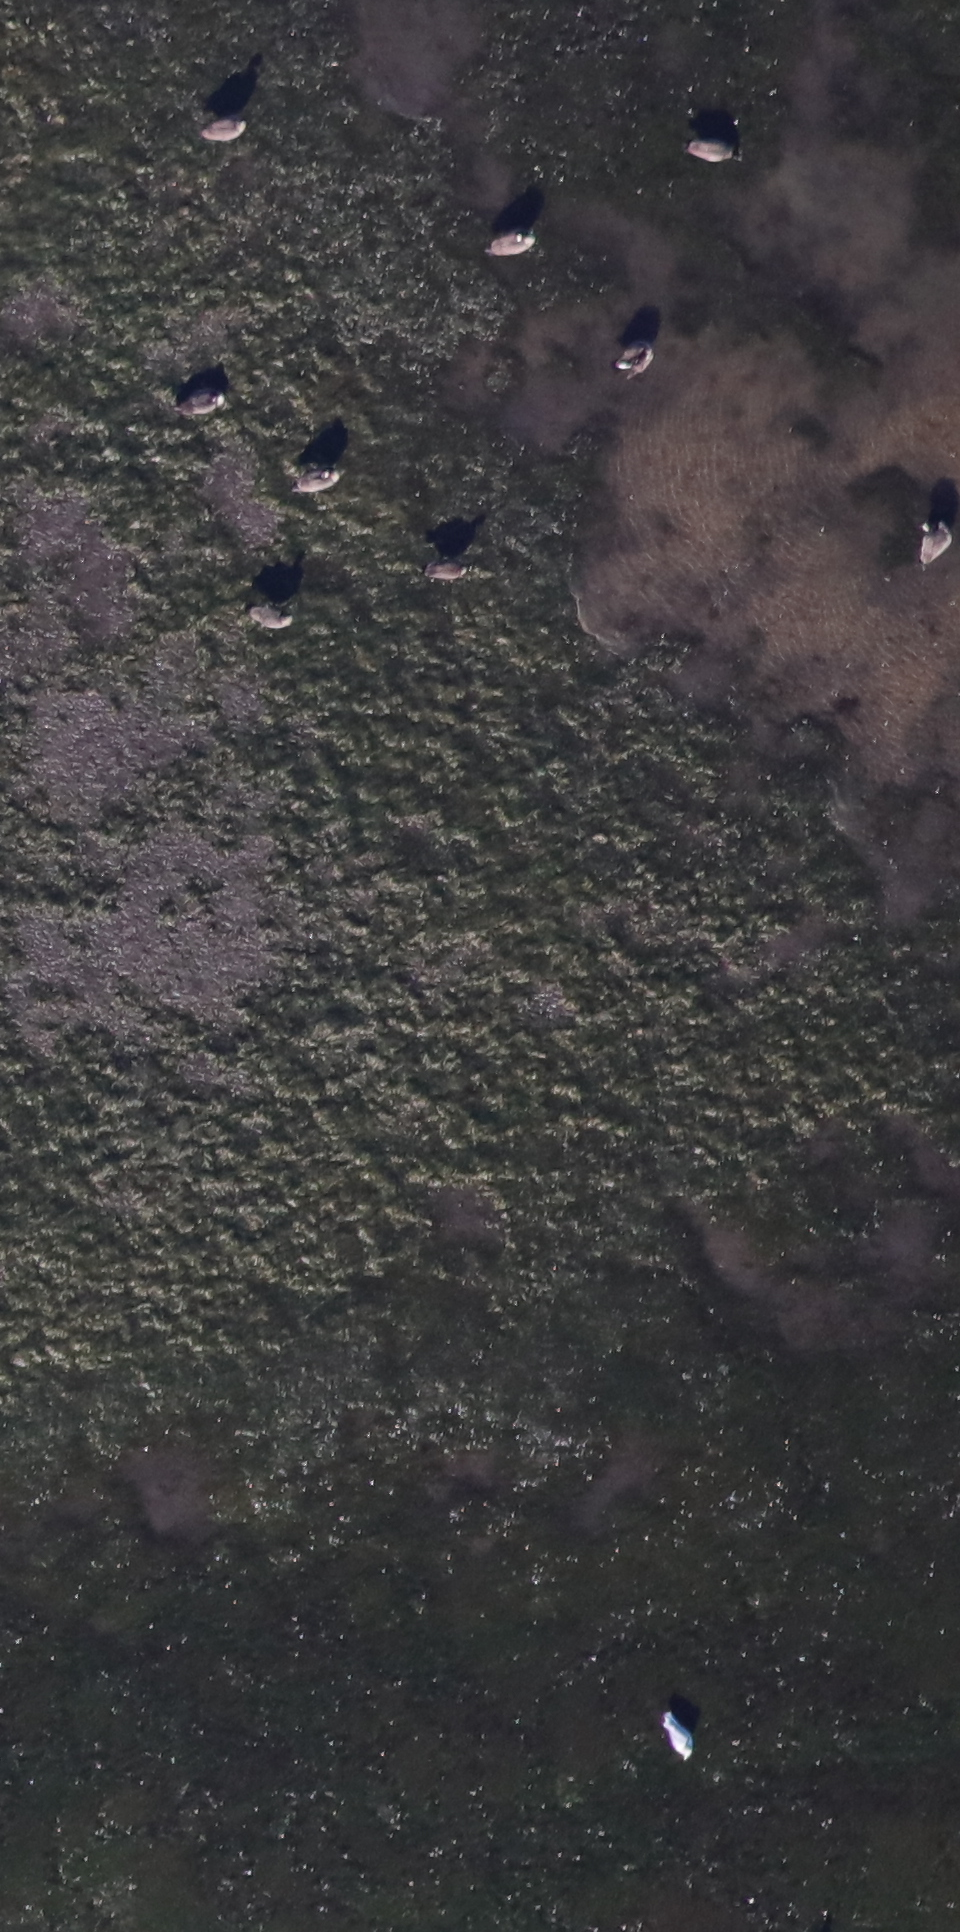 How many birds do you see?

10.